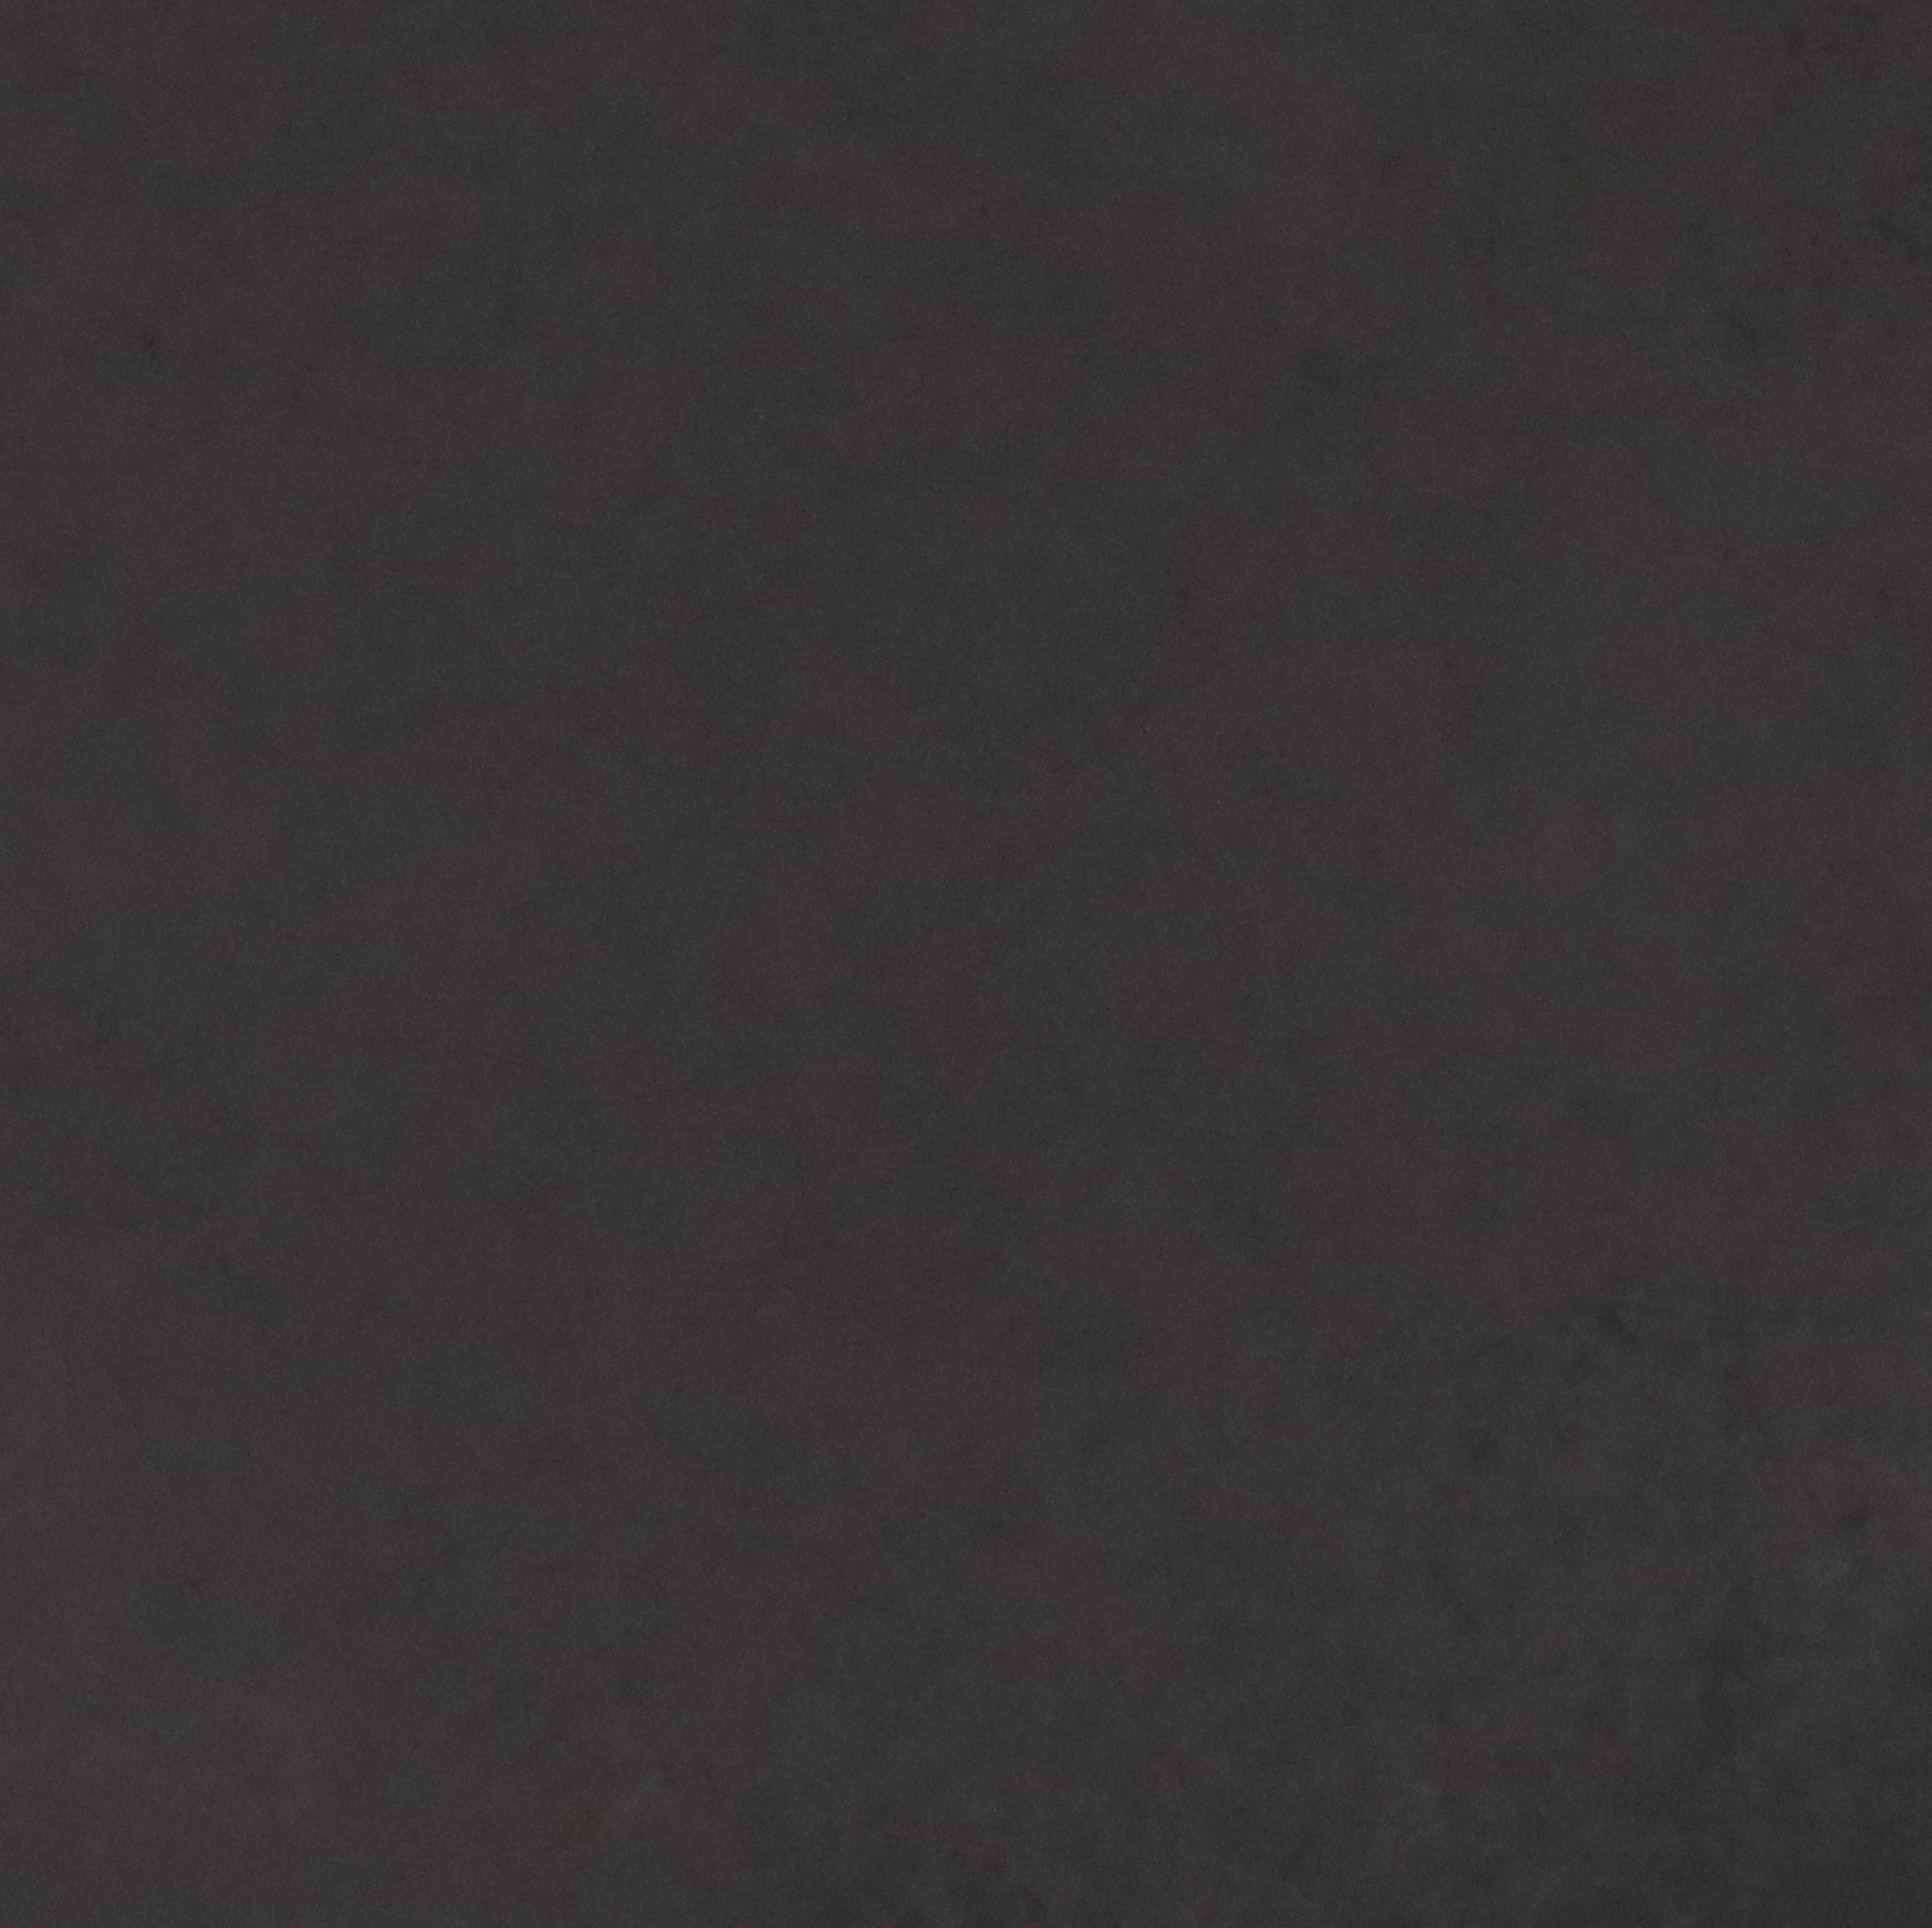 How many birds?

0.